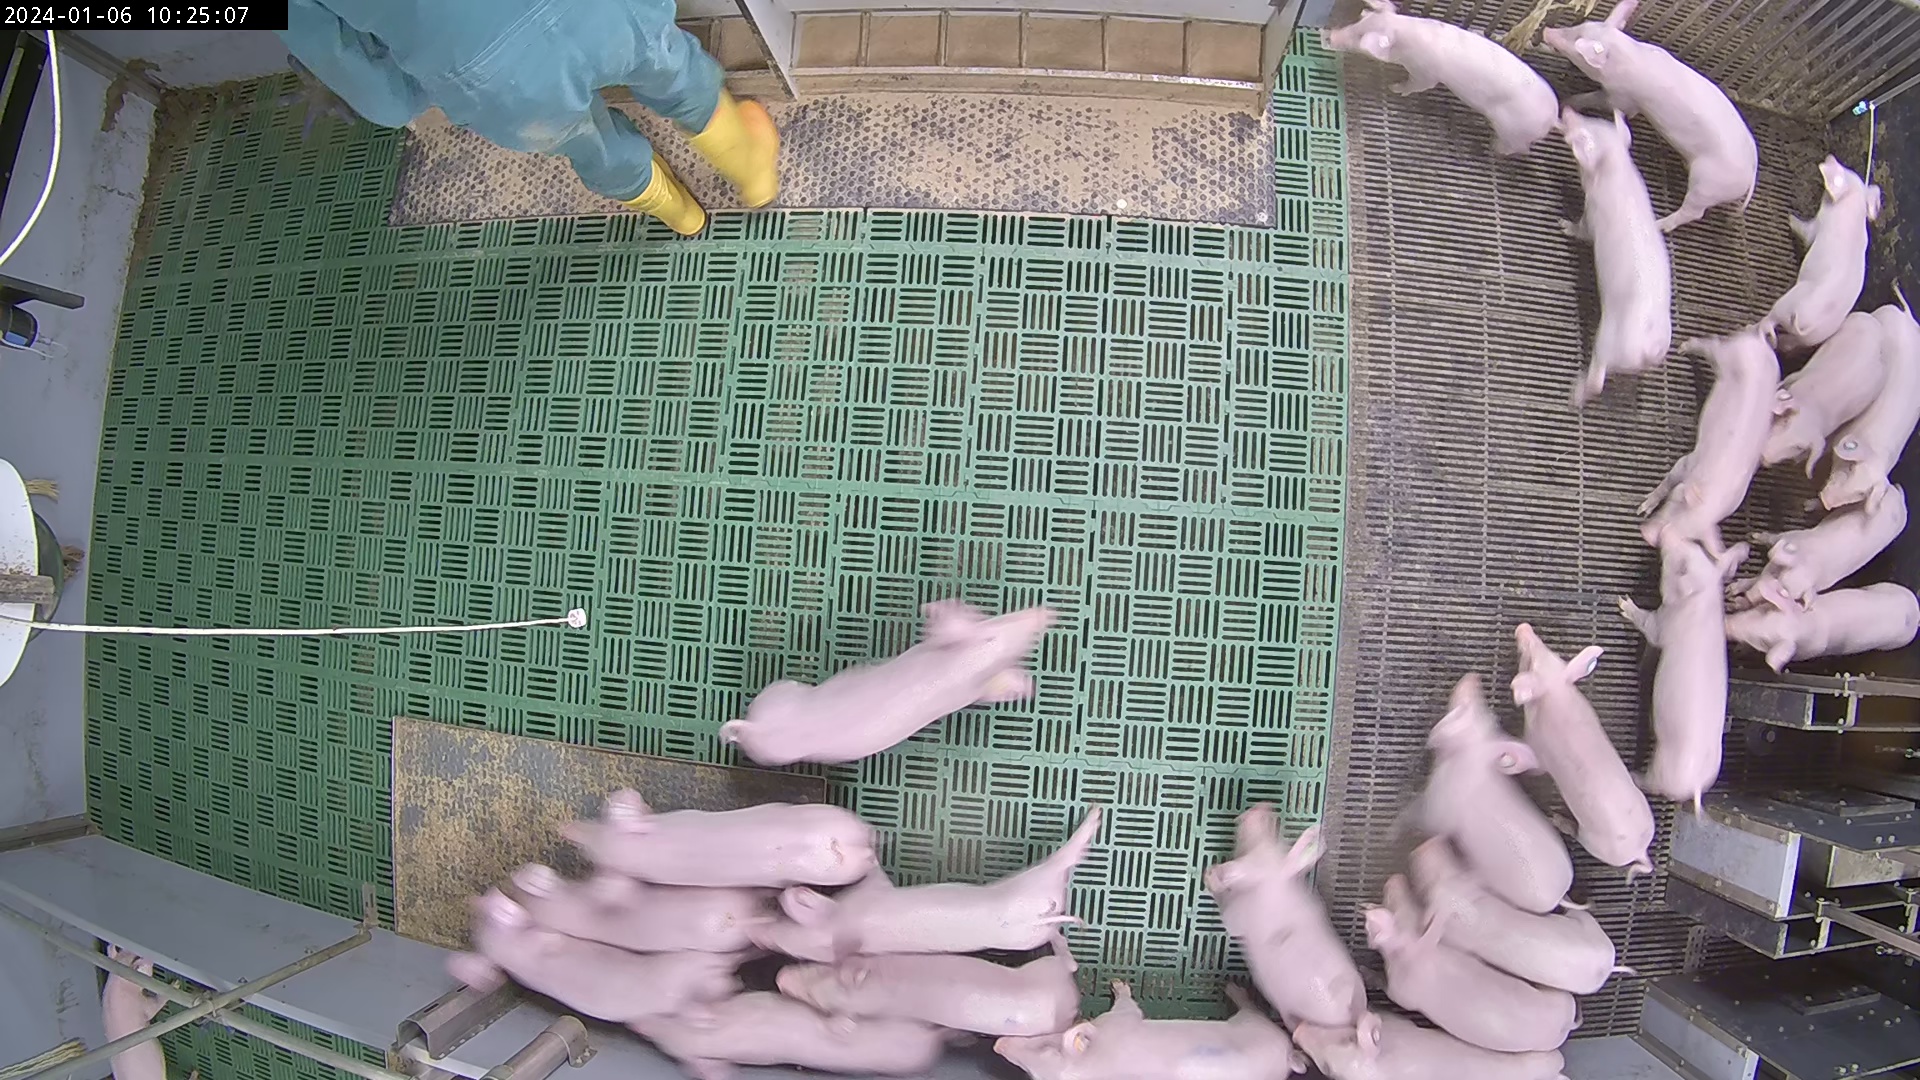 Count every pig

25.